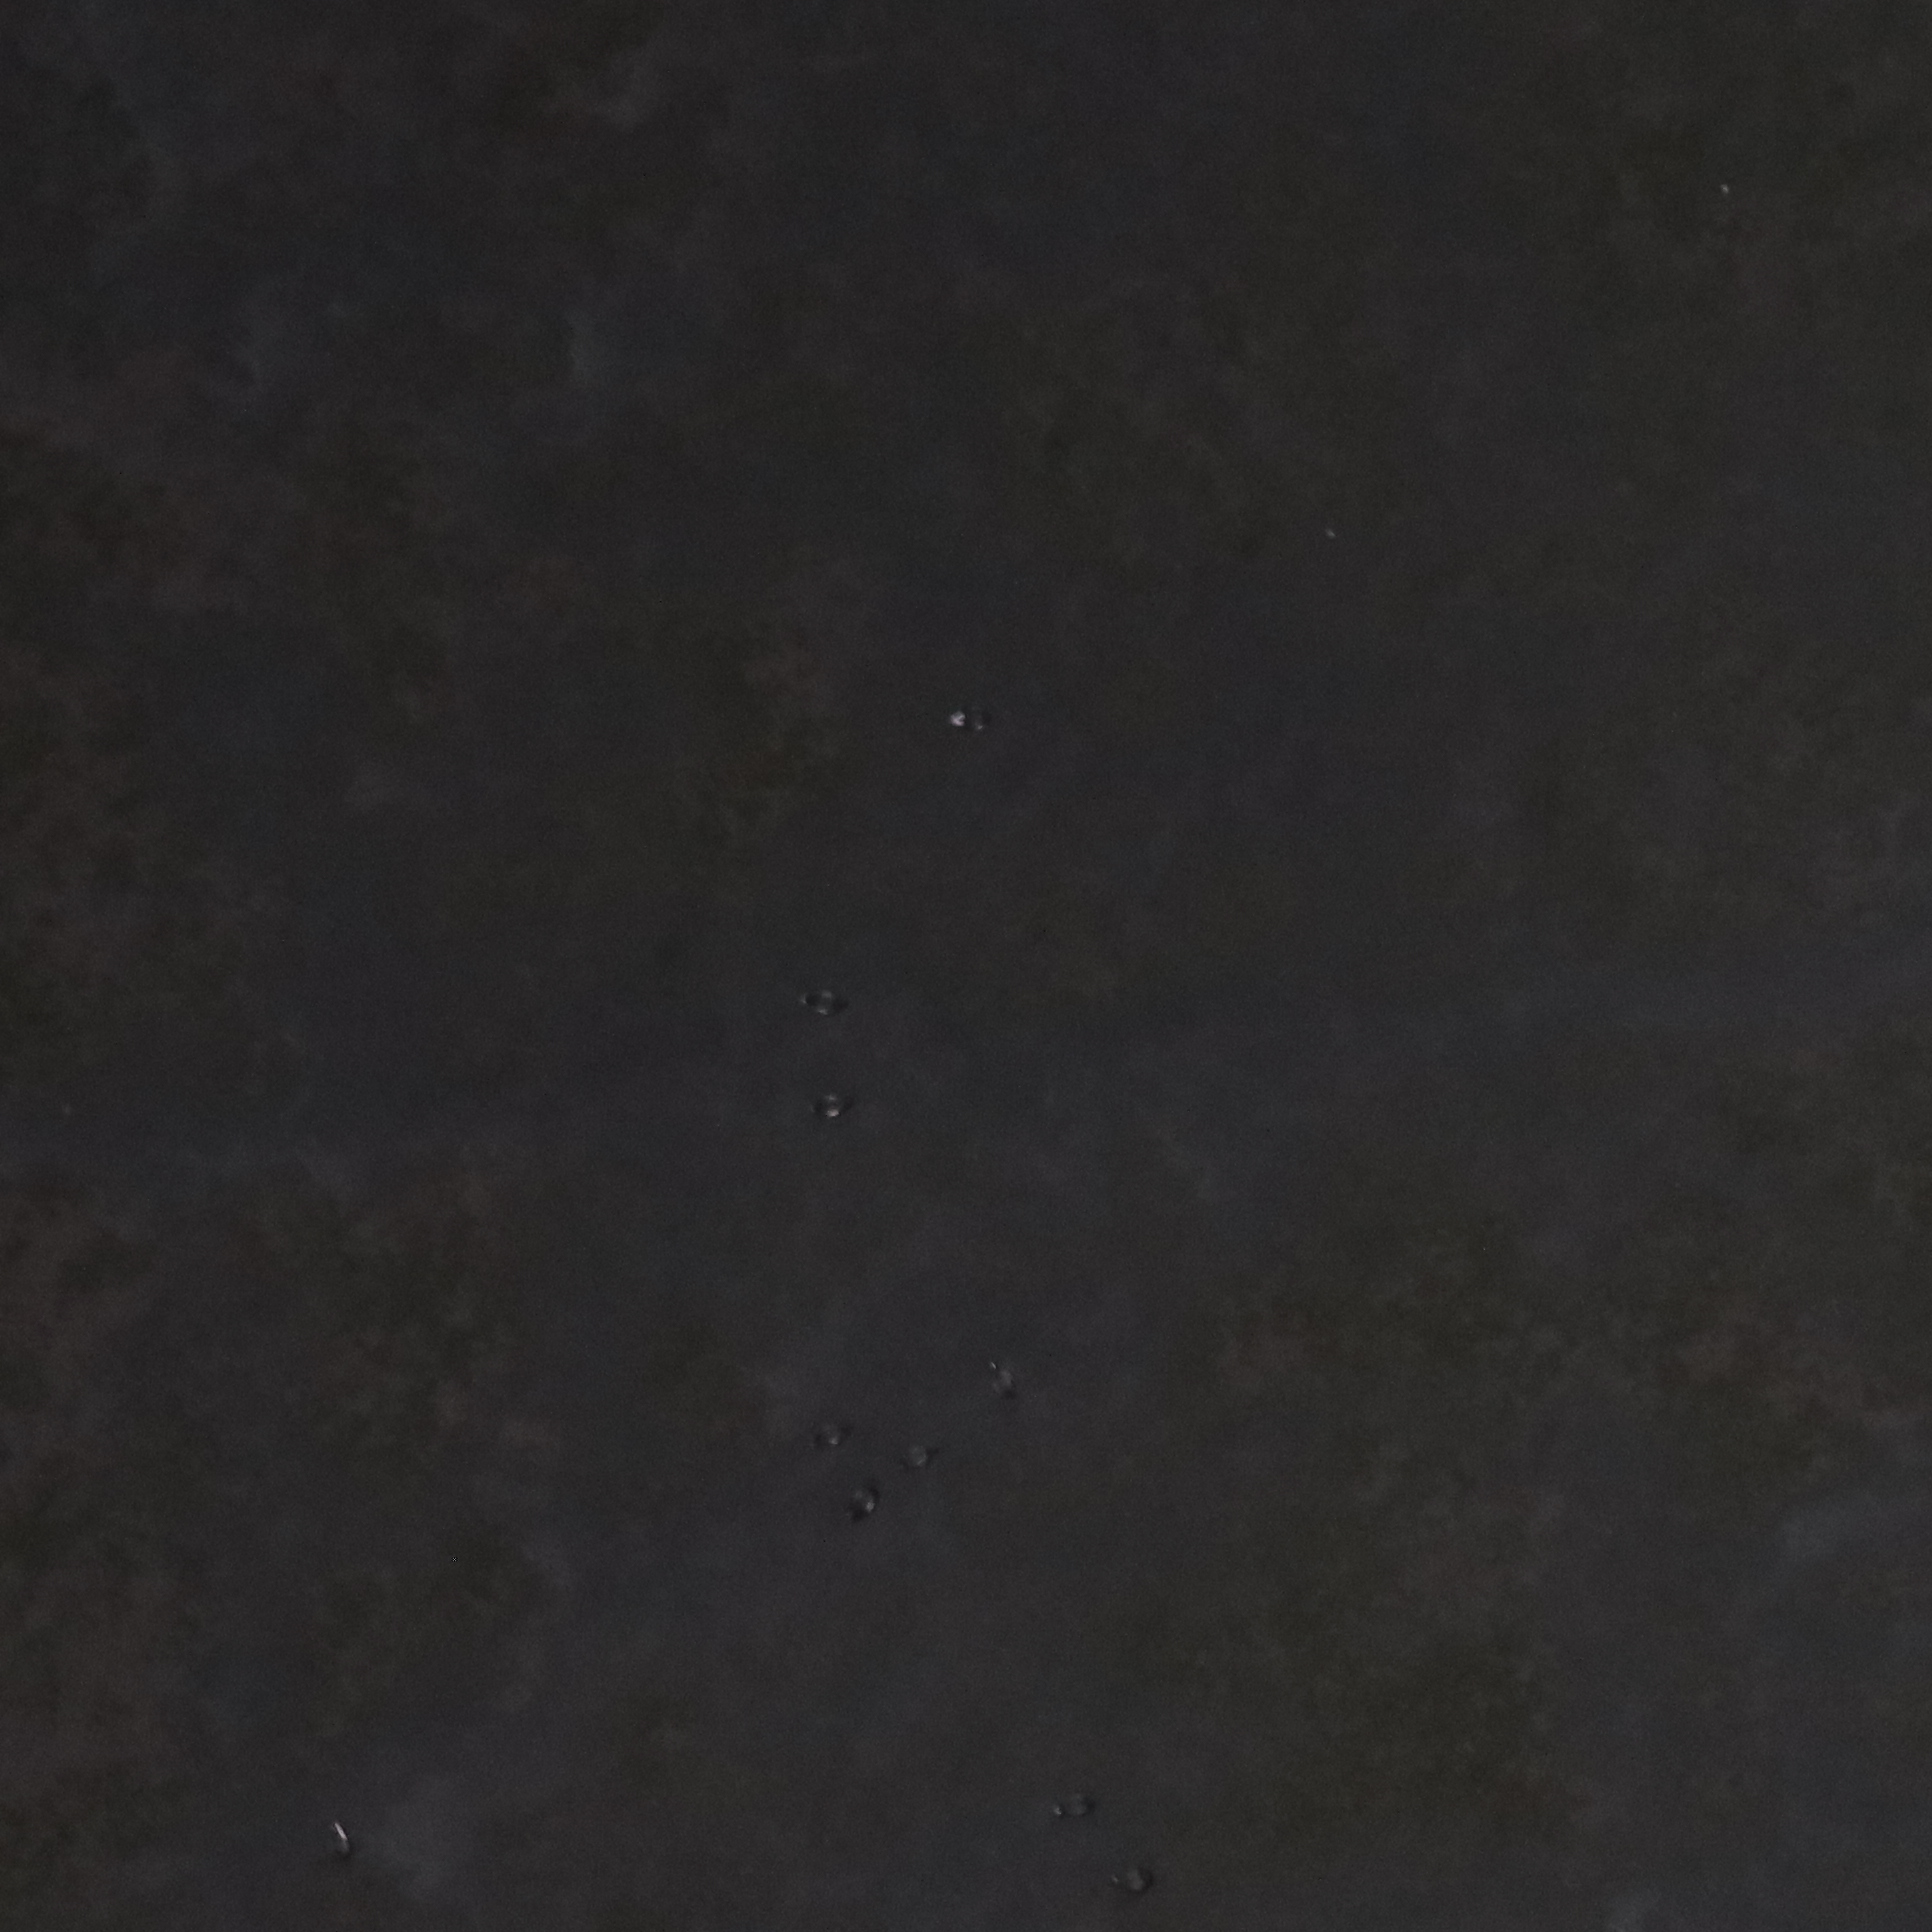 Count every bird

10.